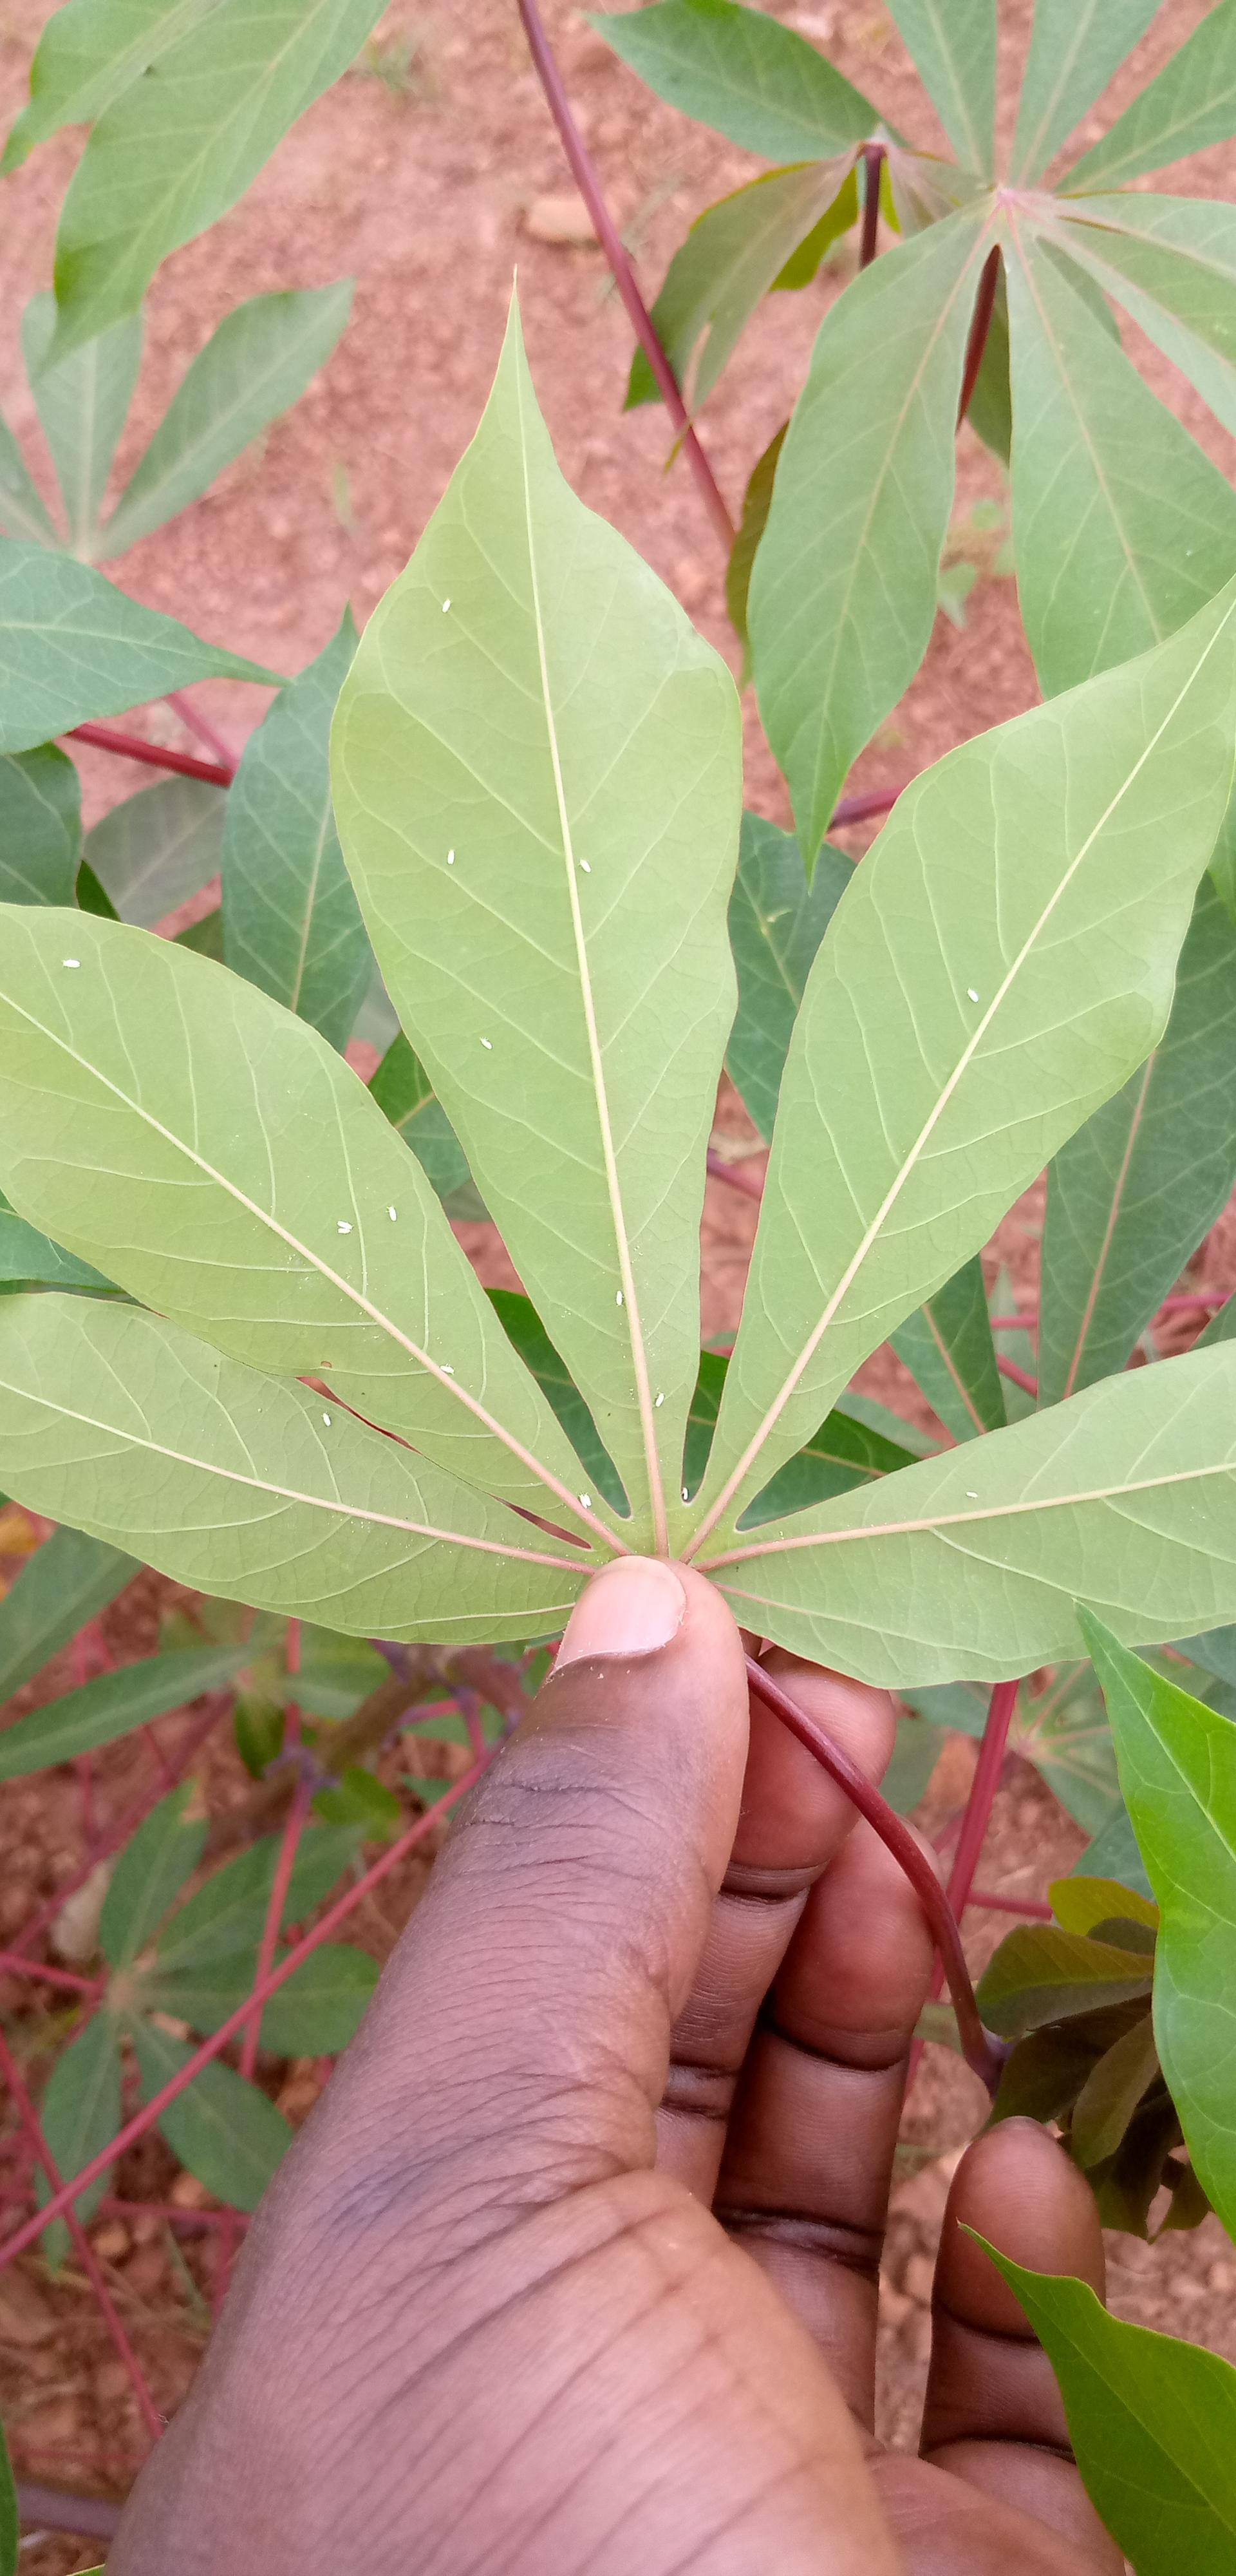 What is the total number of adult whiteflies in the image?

17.